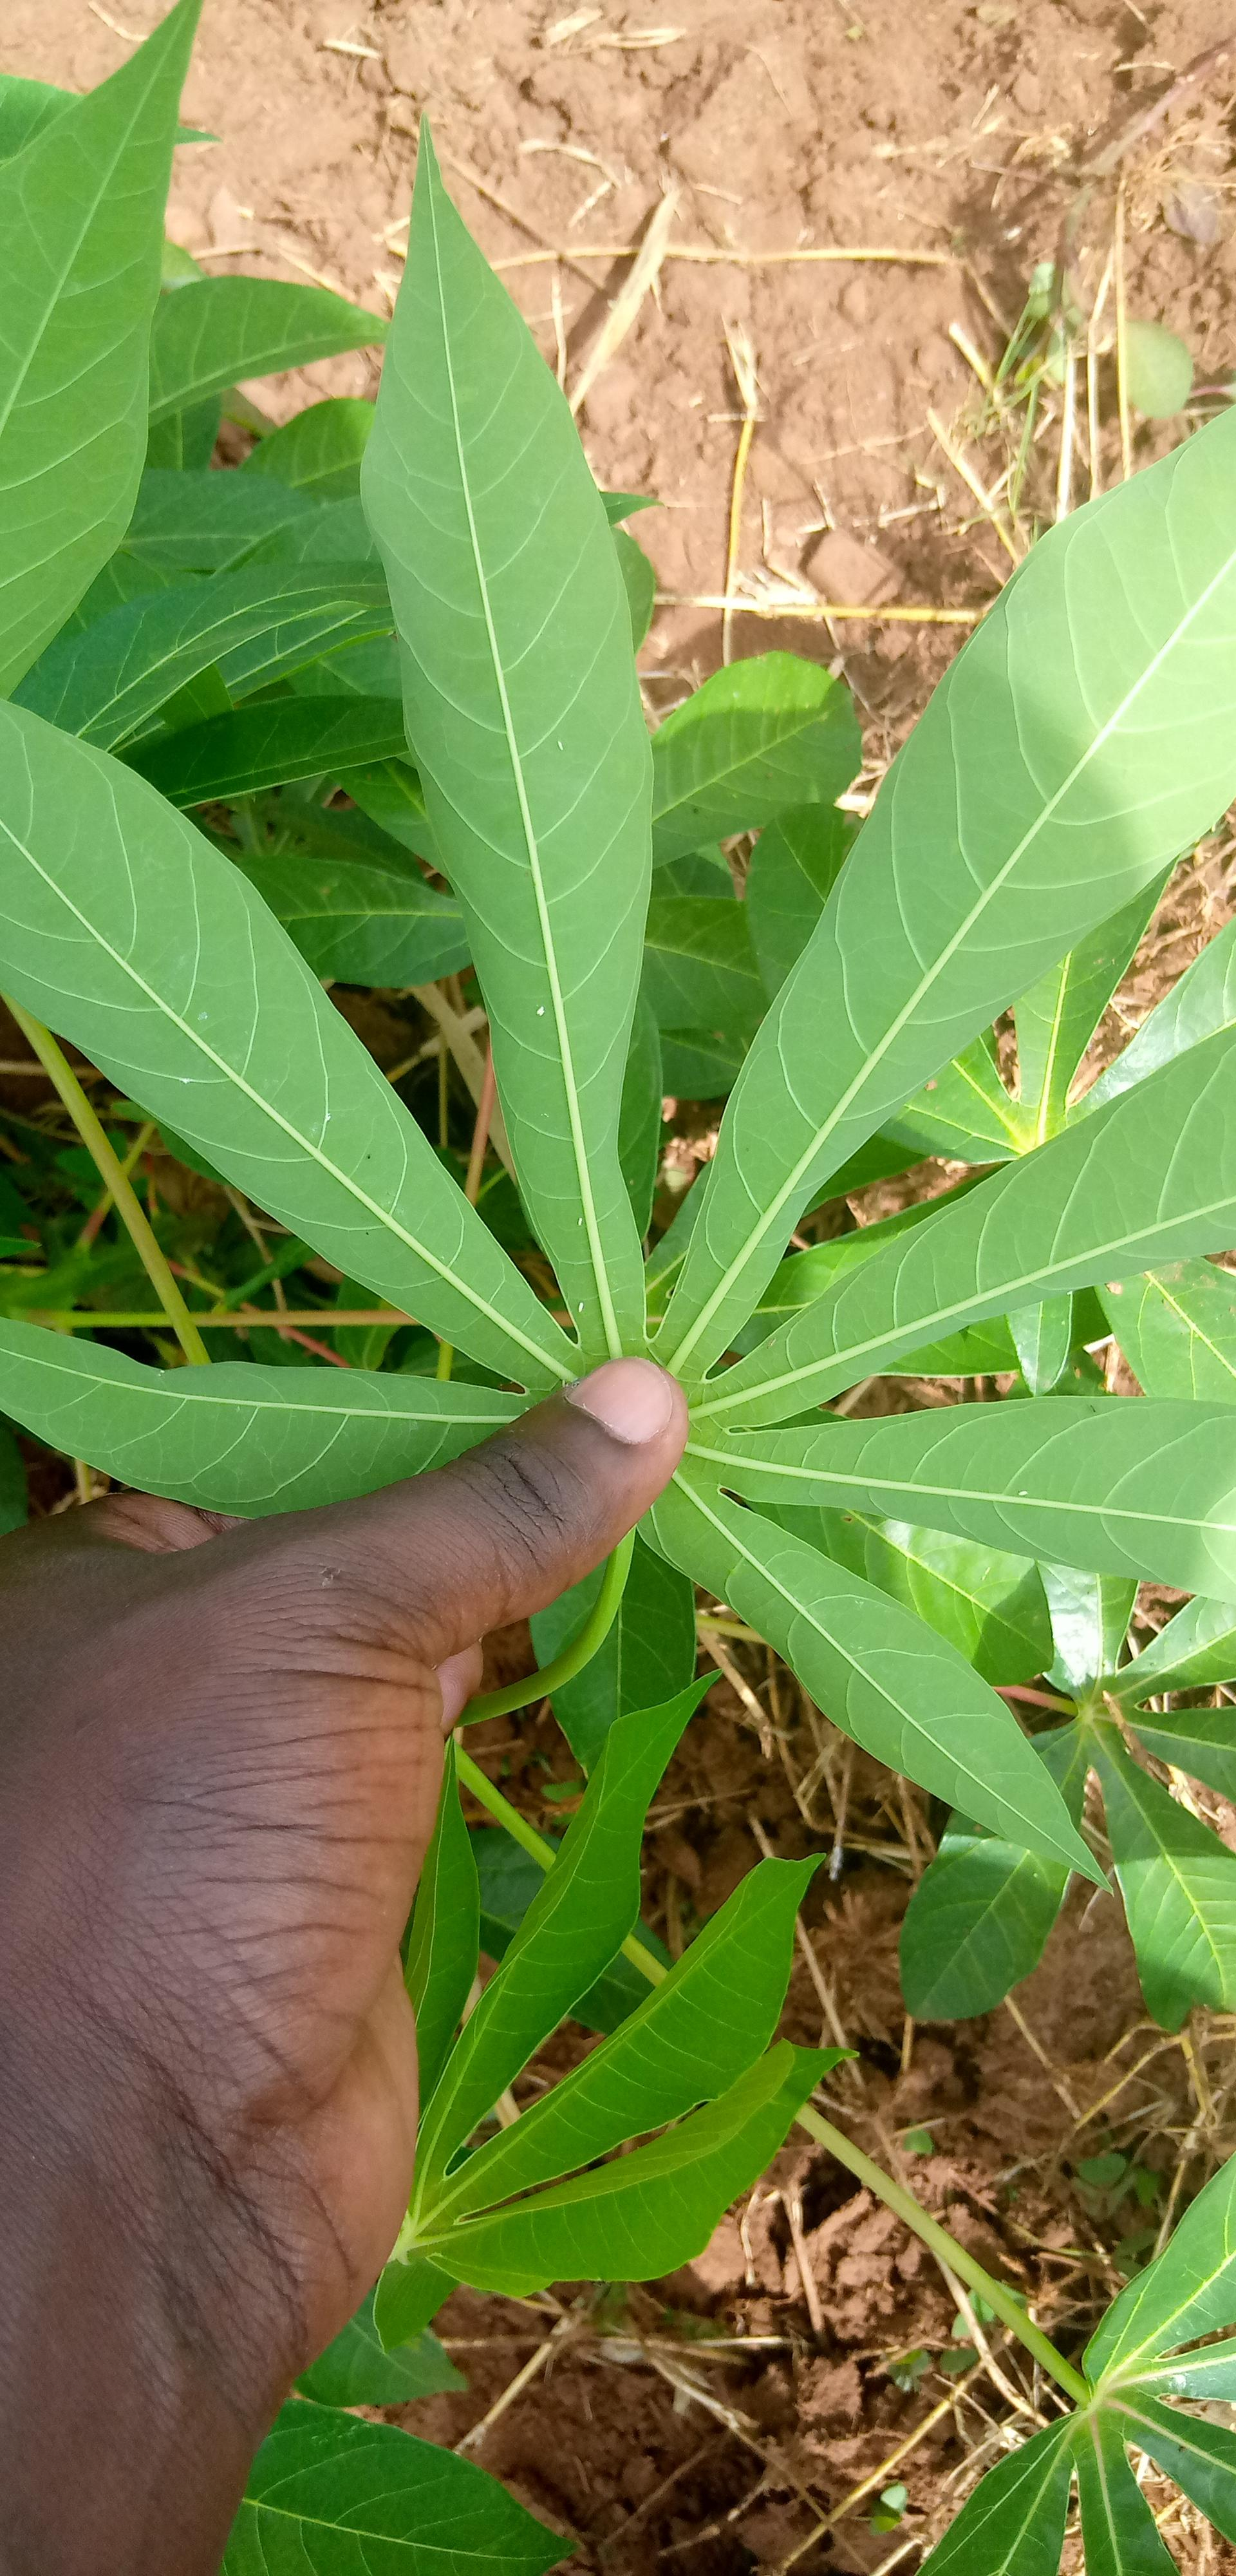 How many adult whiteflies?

6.